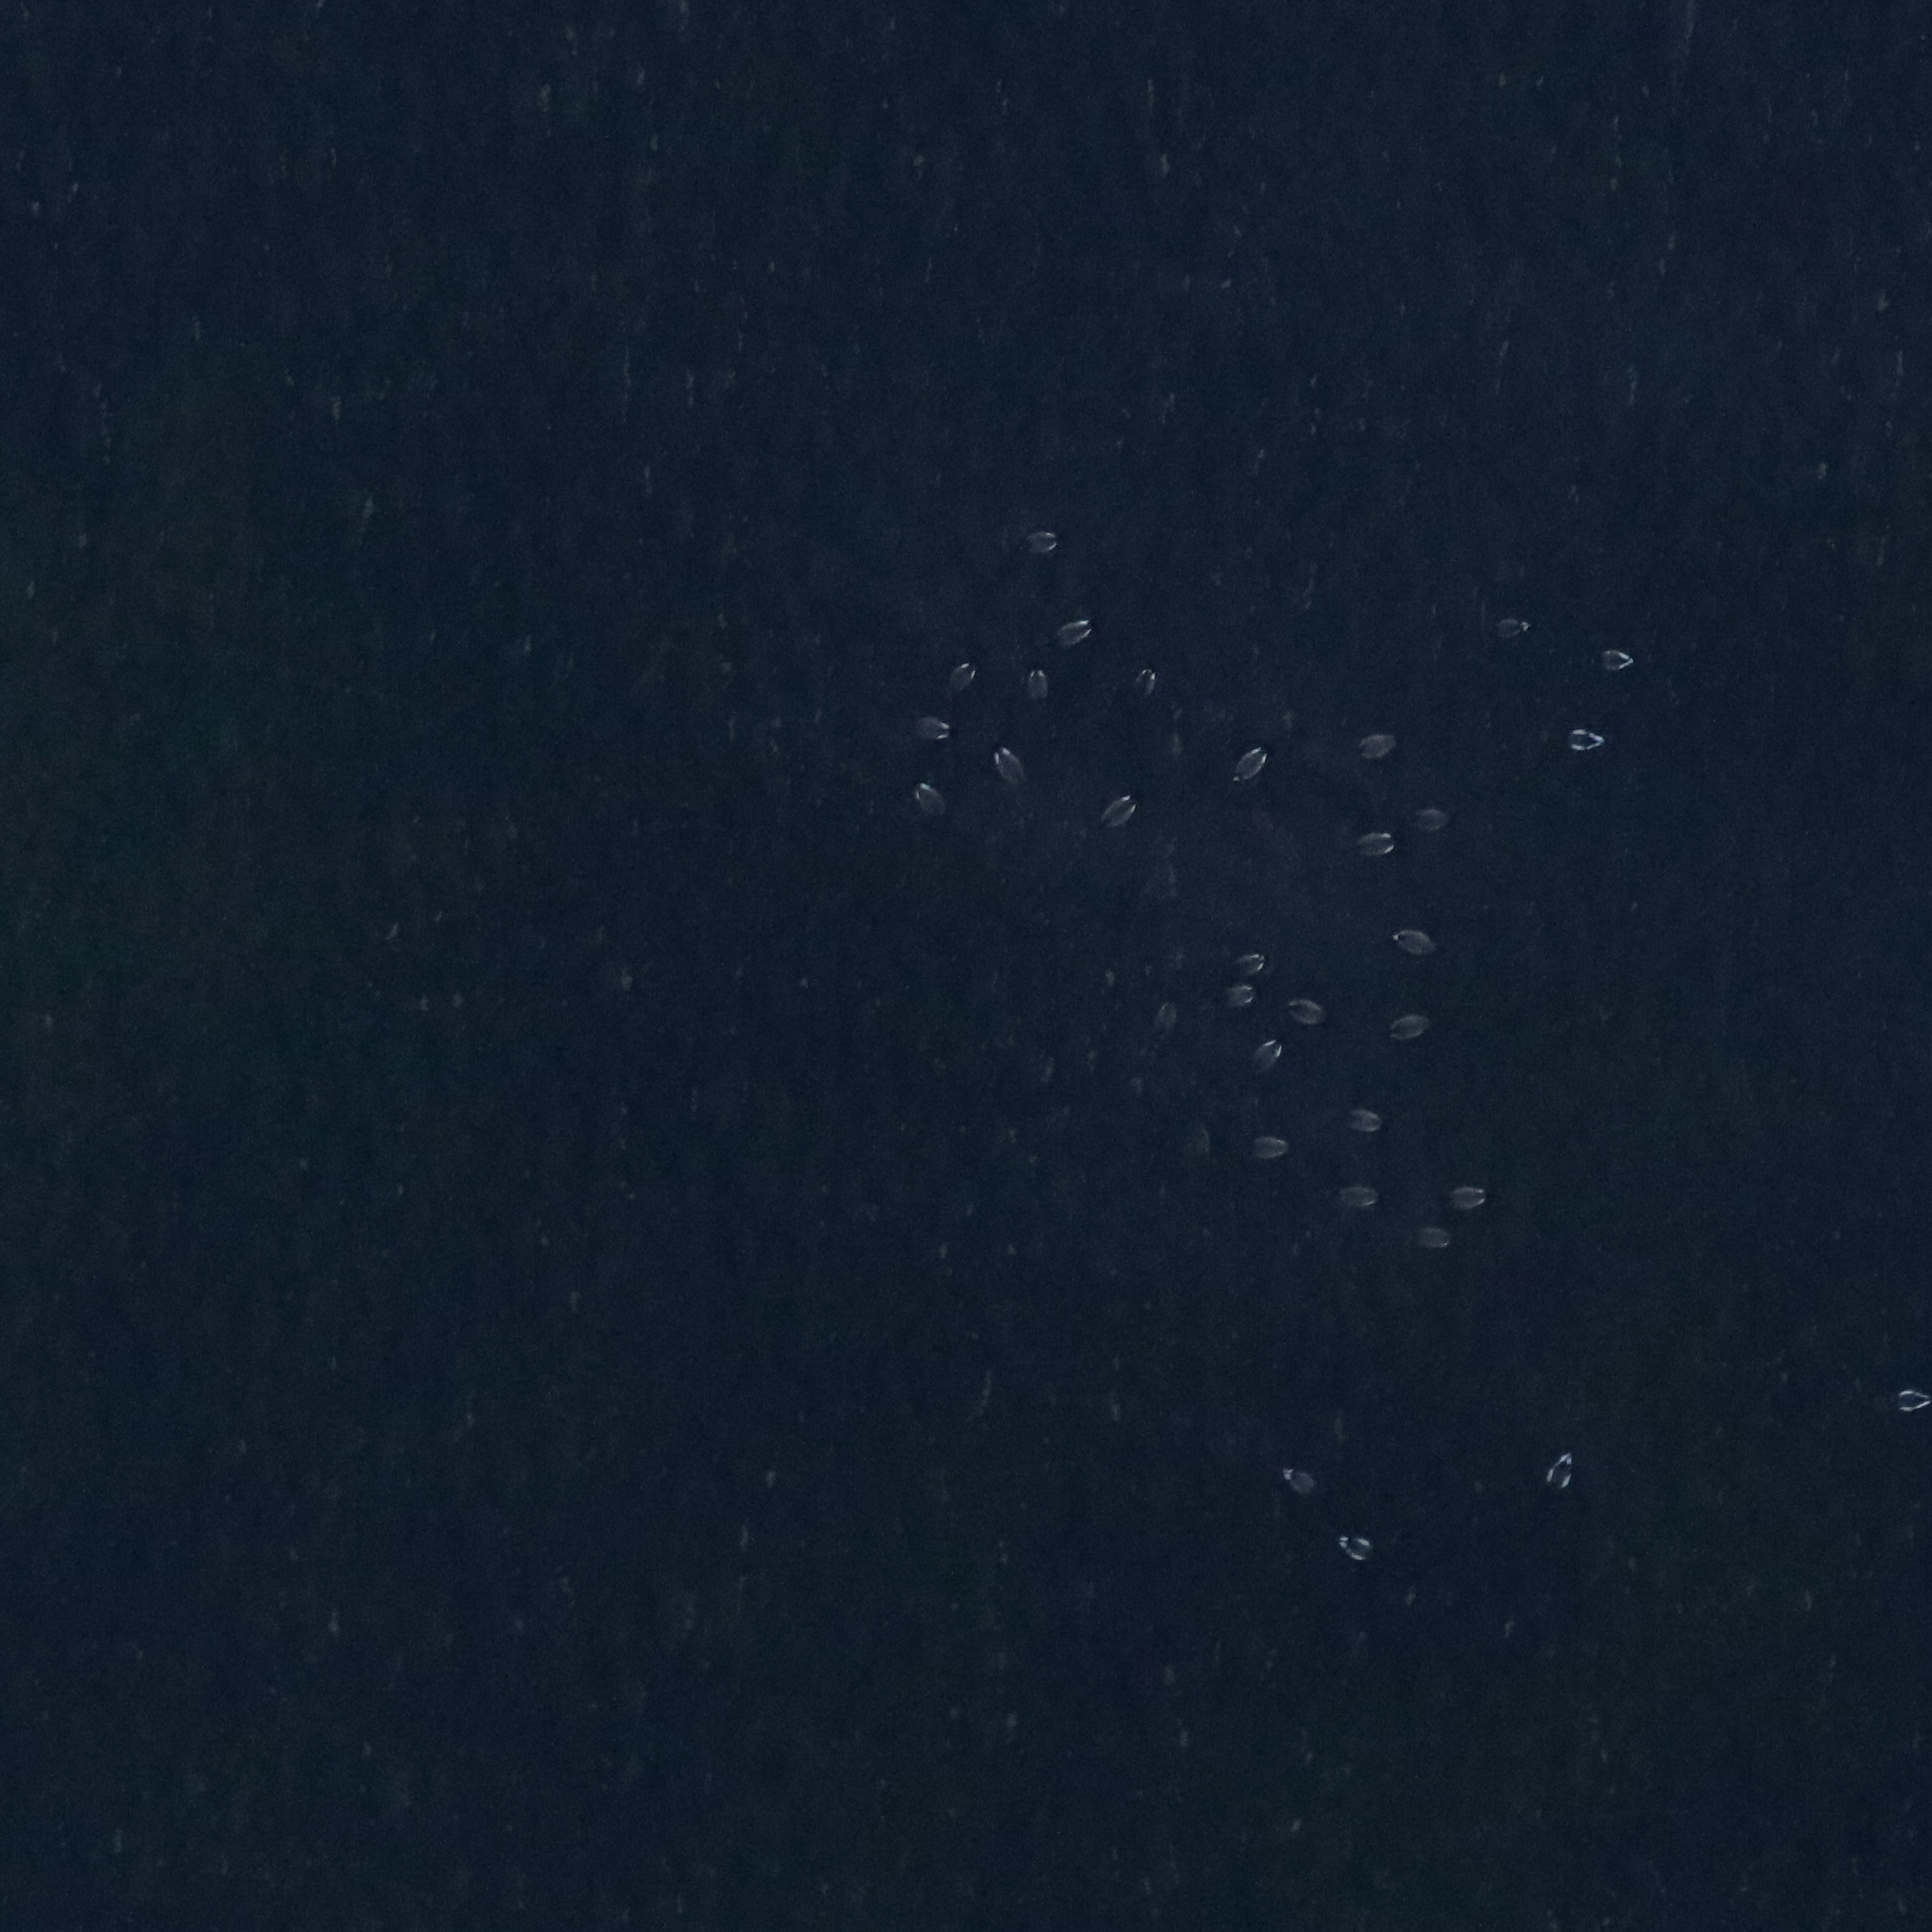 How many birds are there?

32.